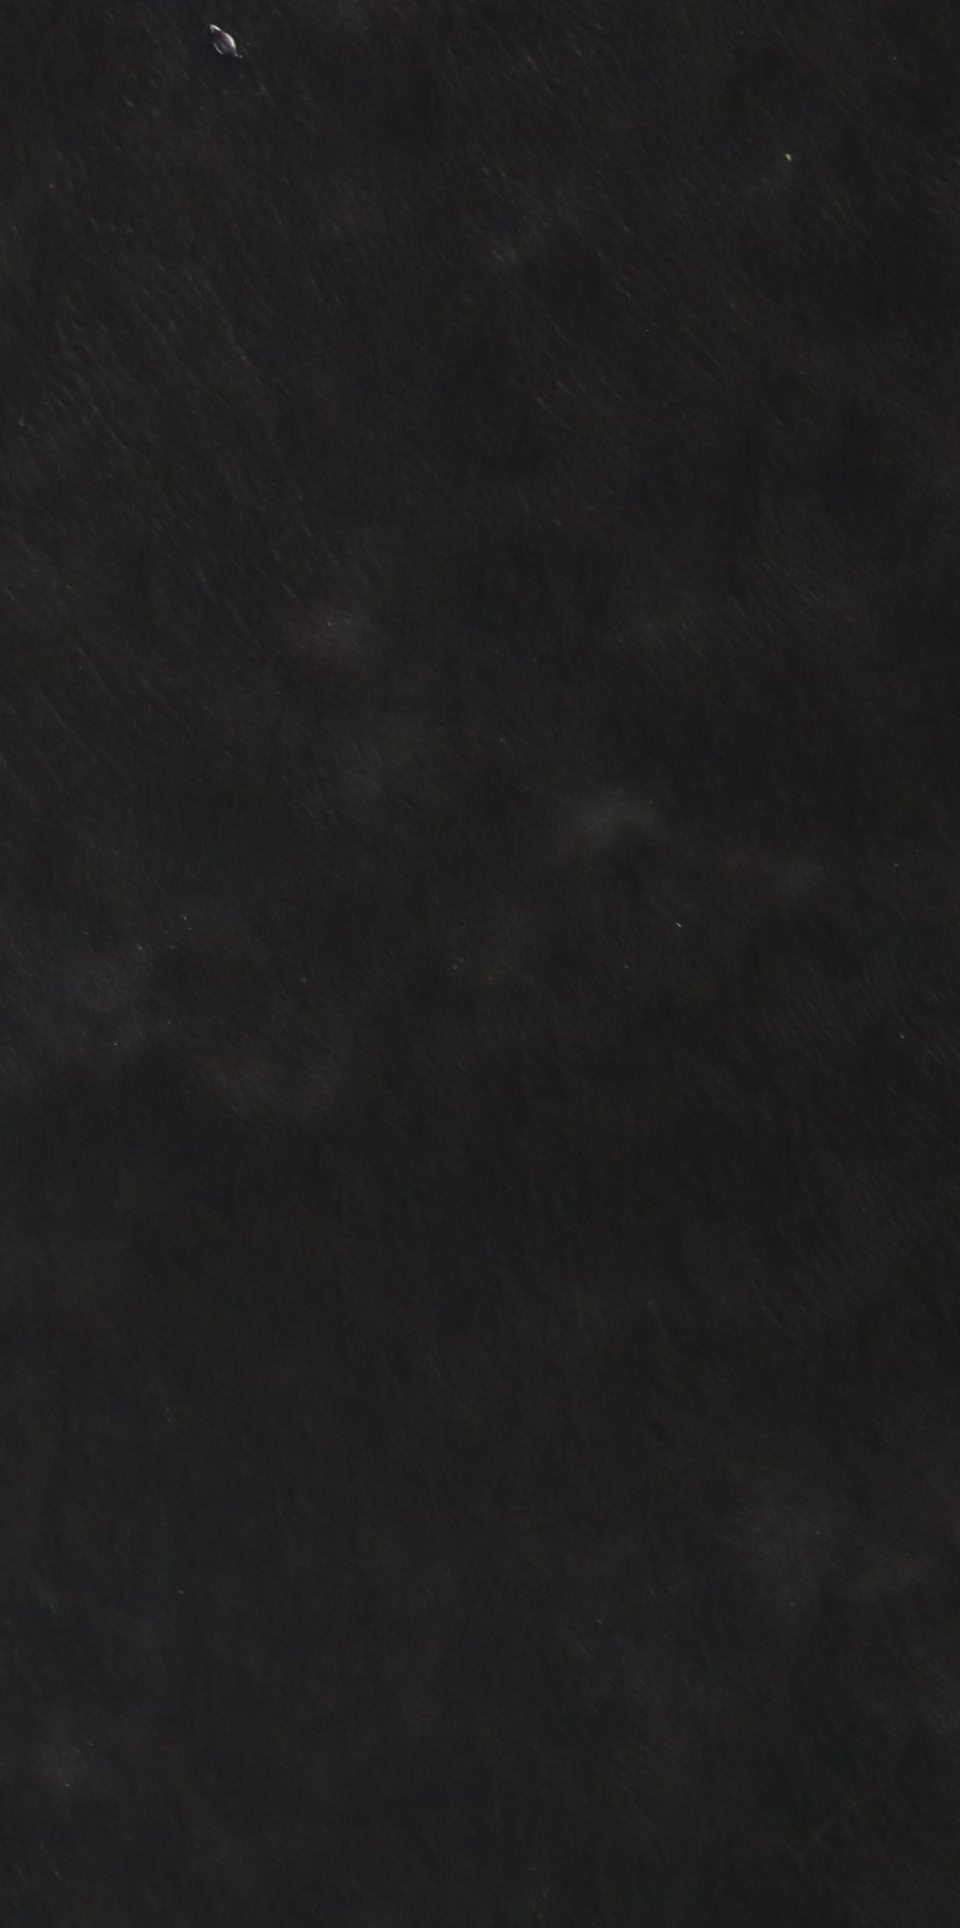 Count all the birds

1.